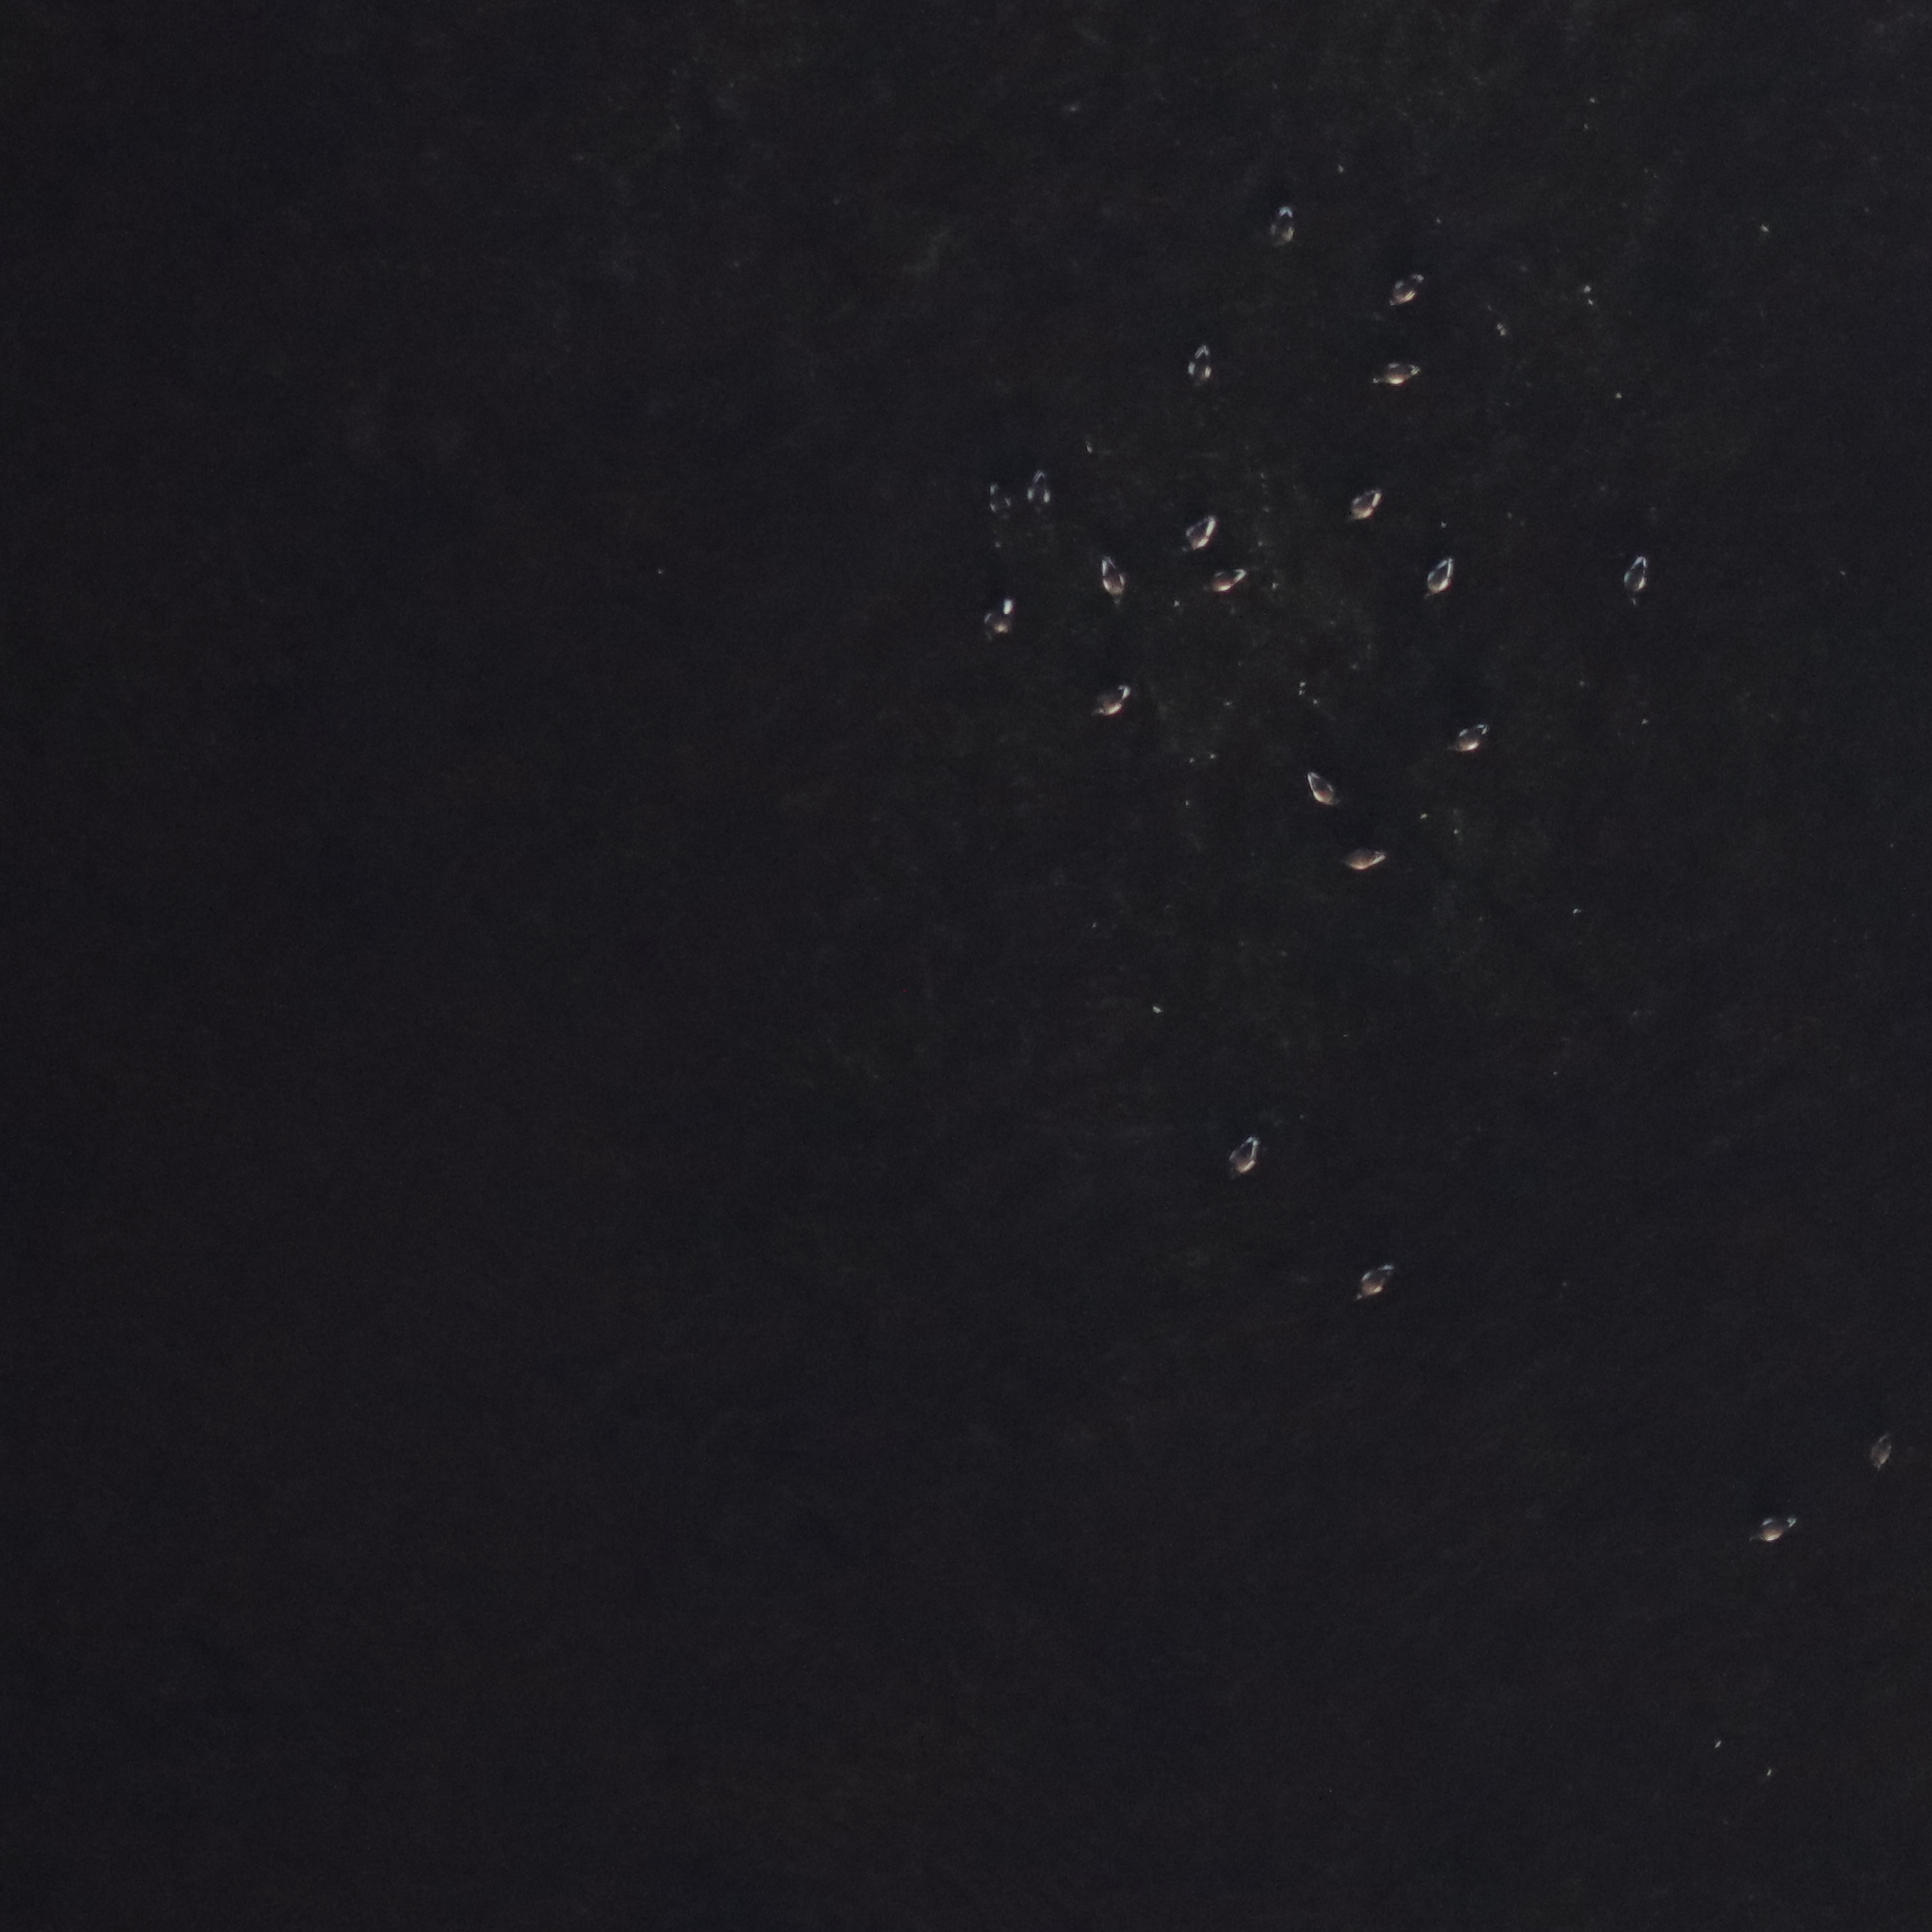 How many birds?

21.